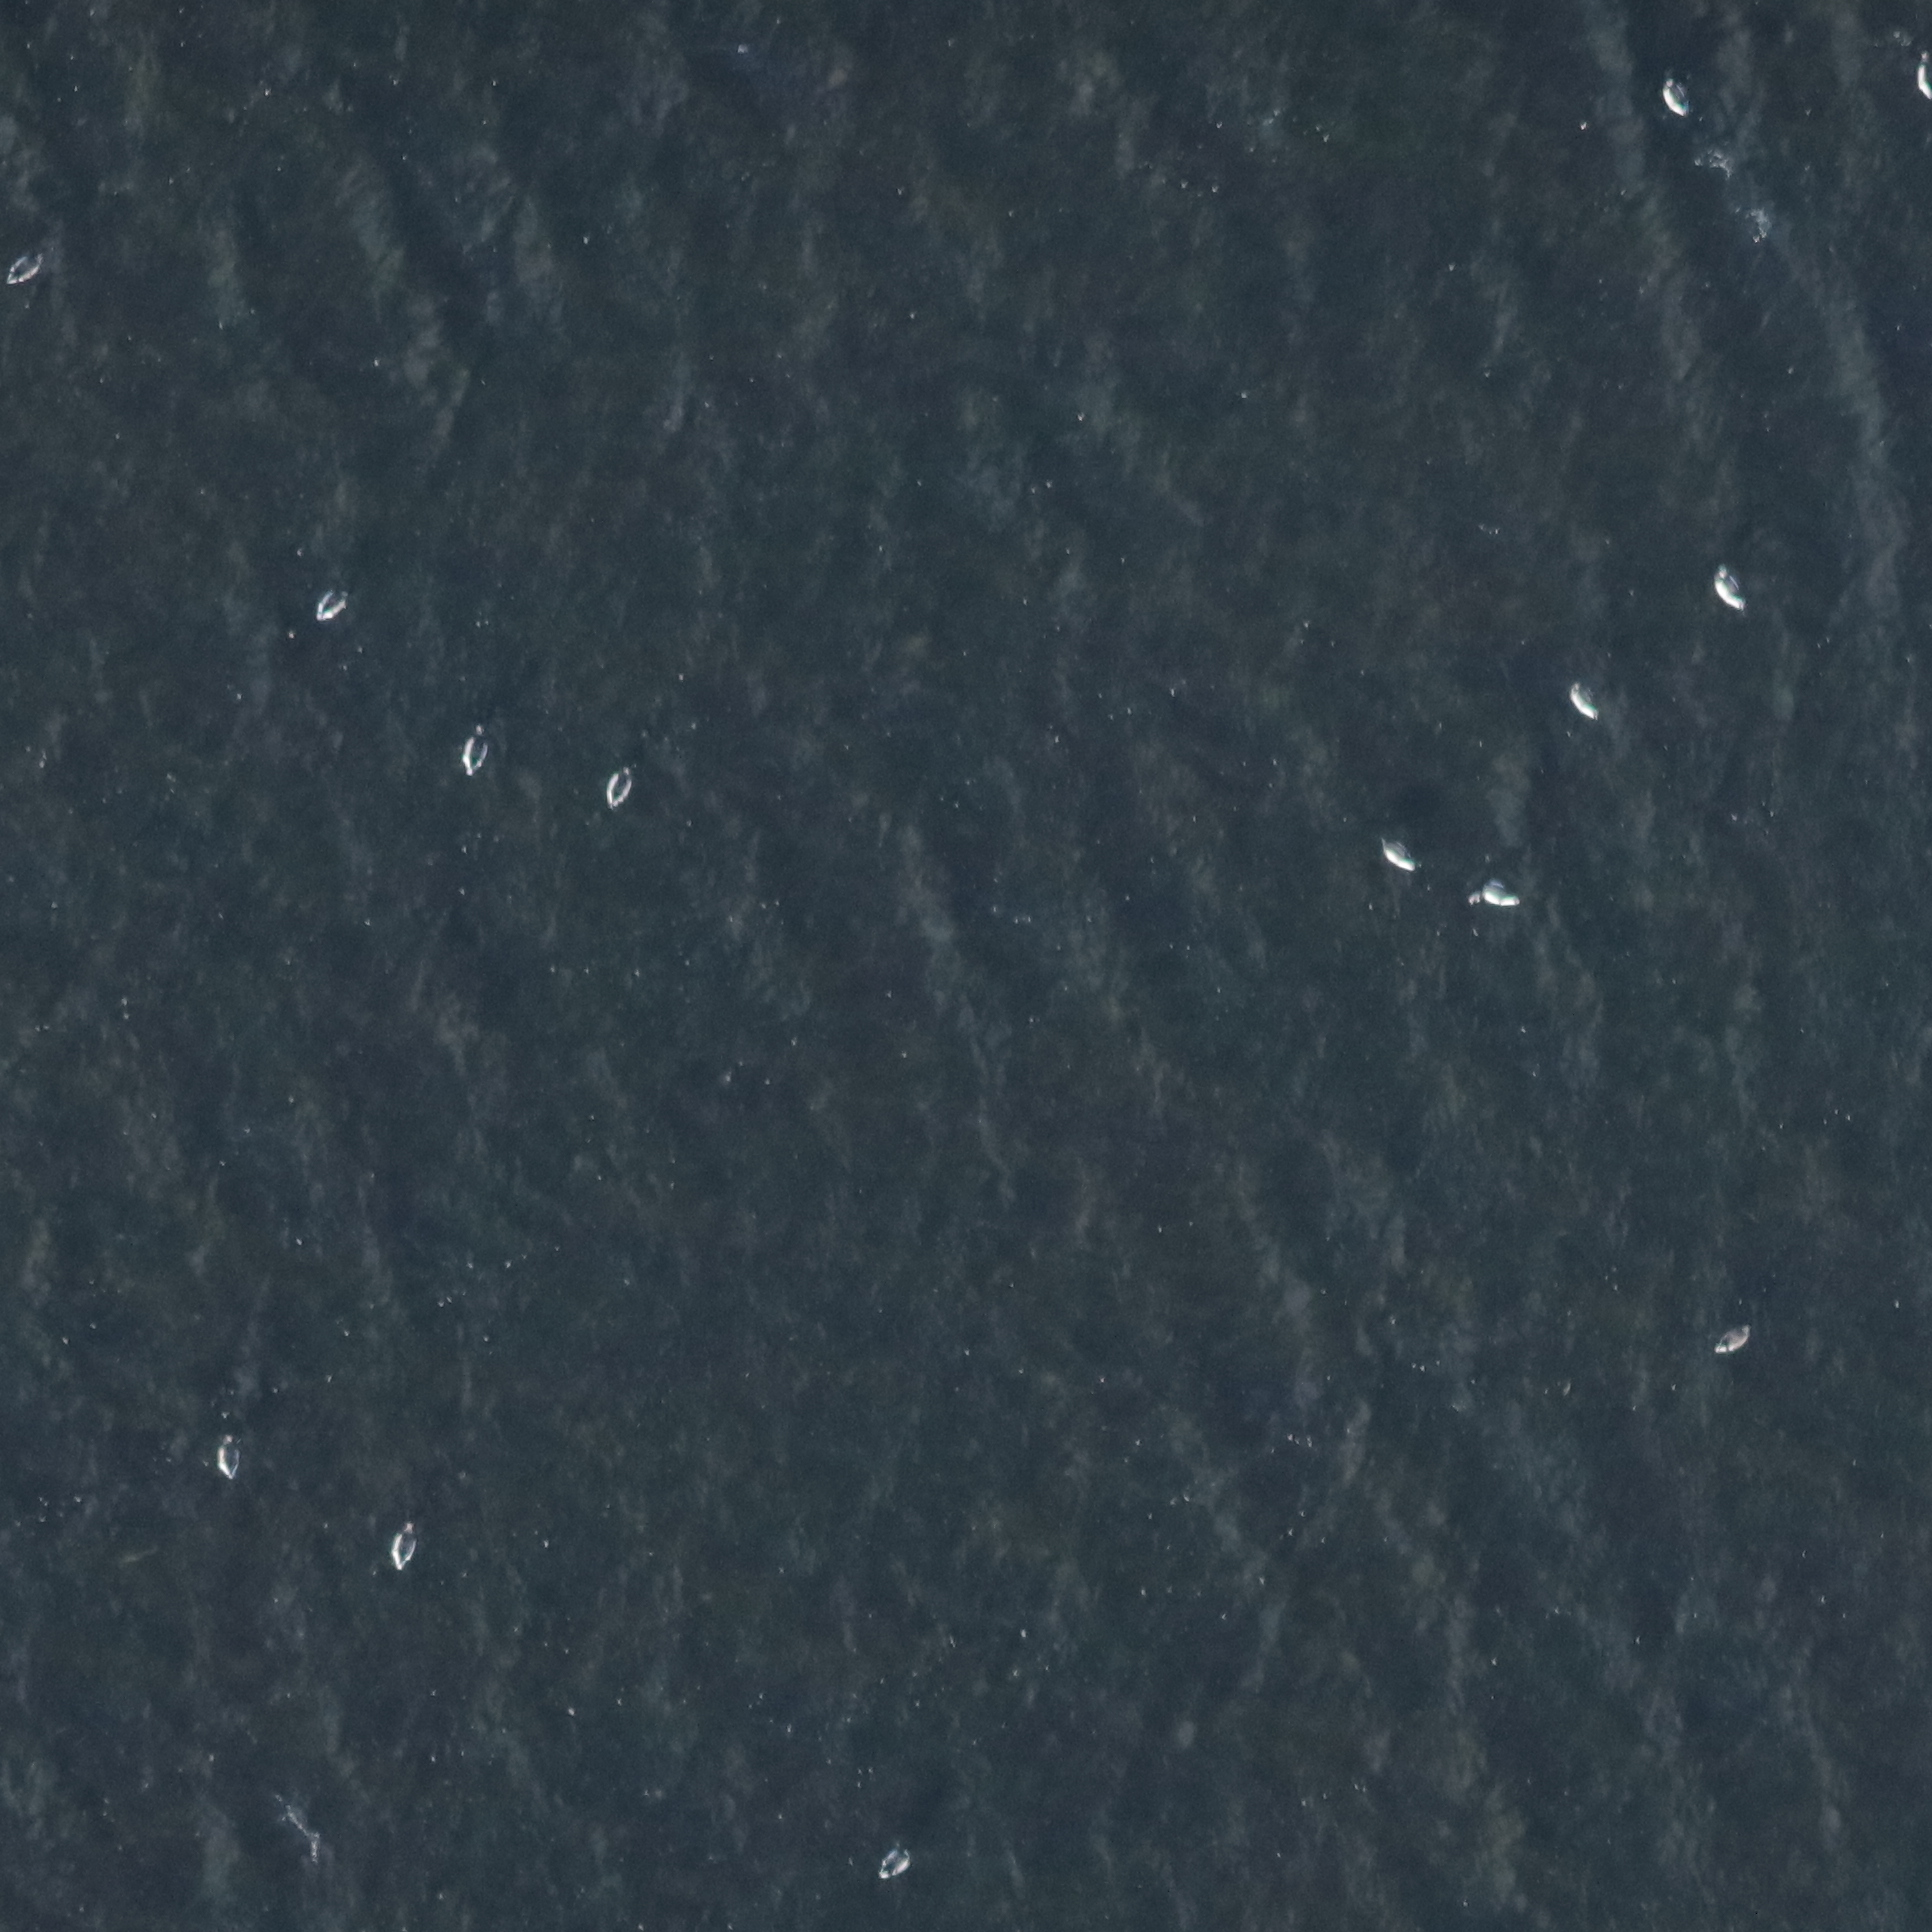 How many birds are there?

14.